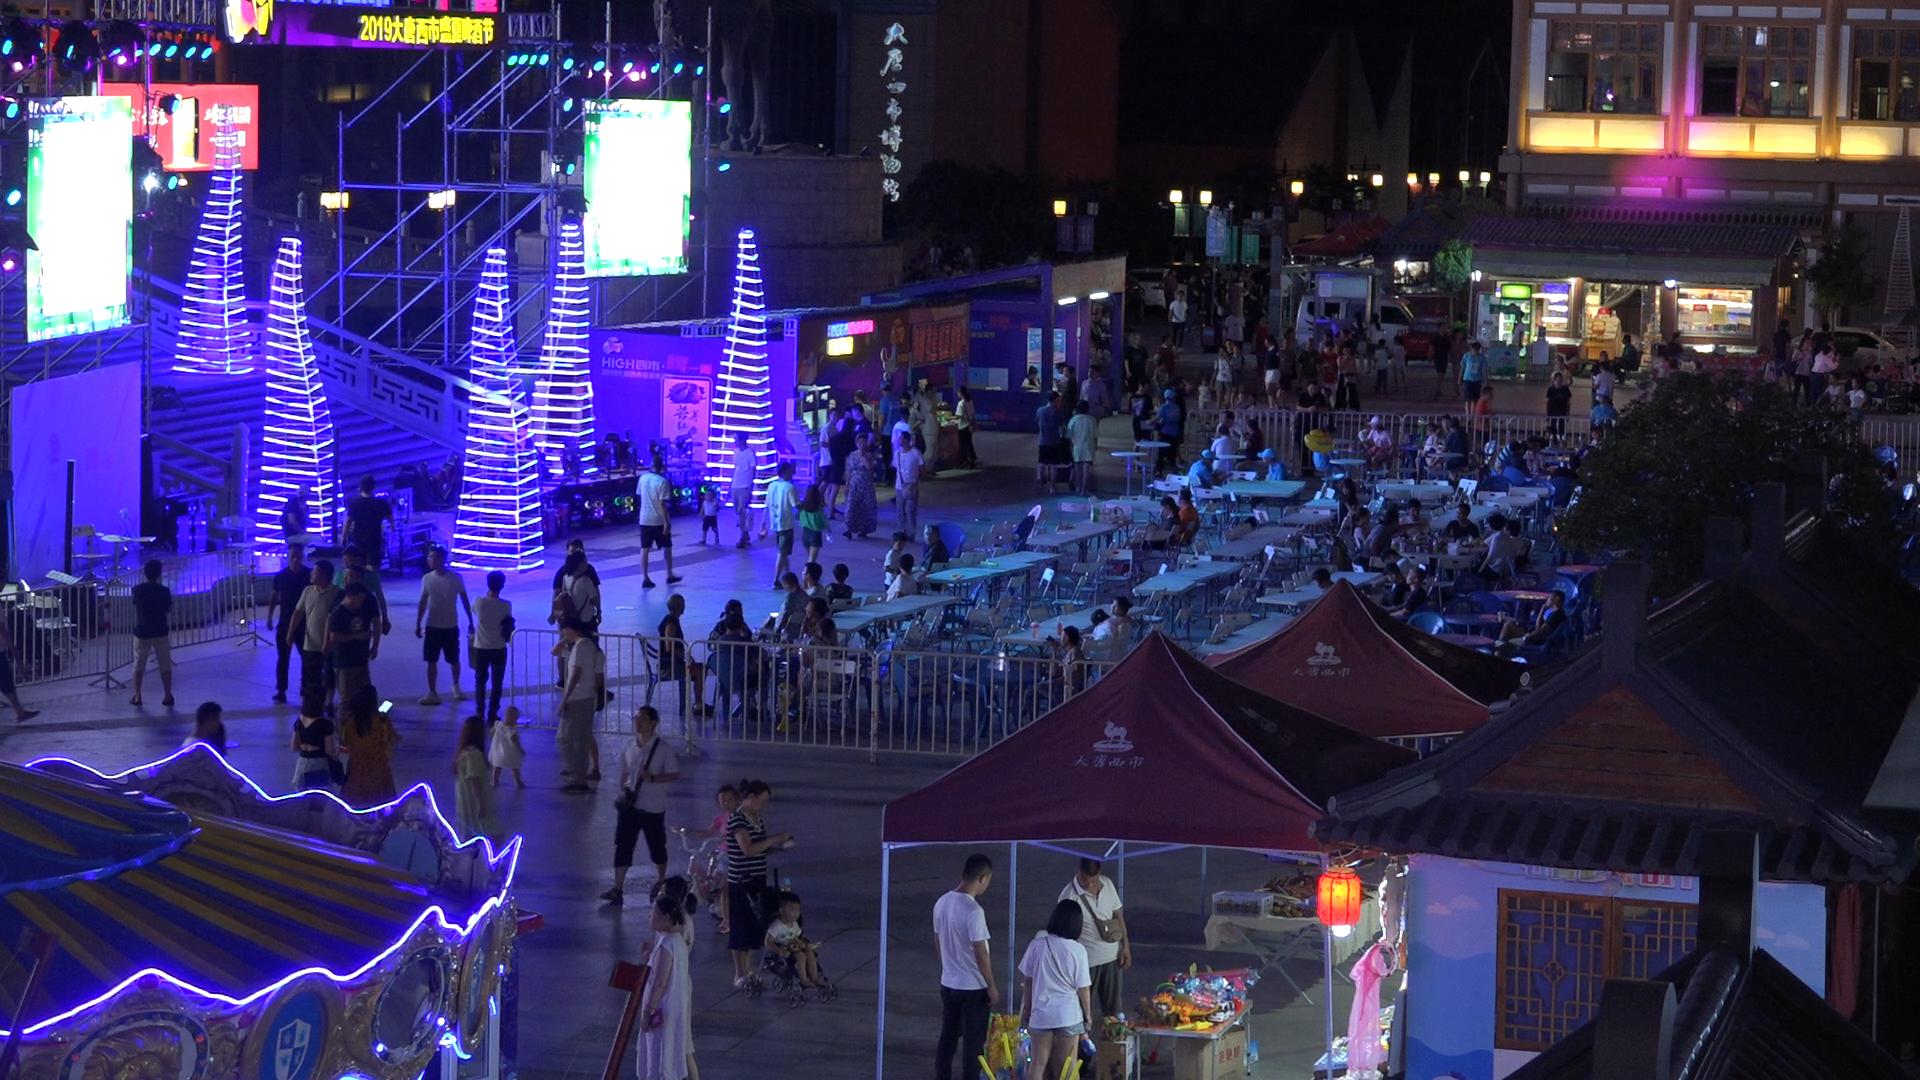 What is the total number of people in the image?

139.